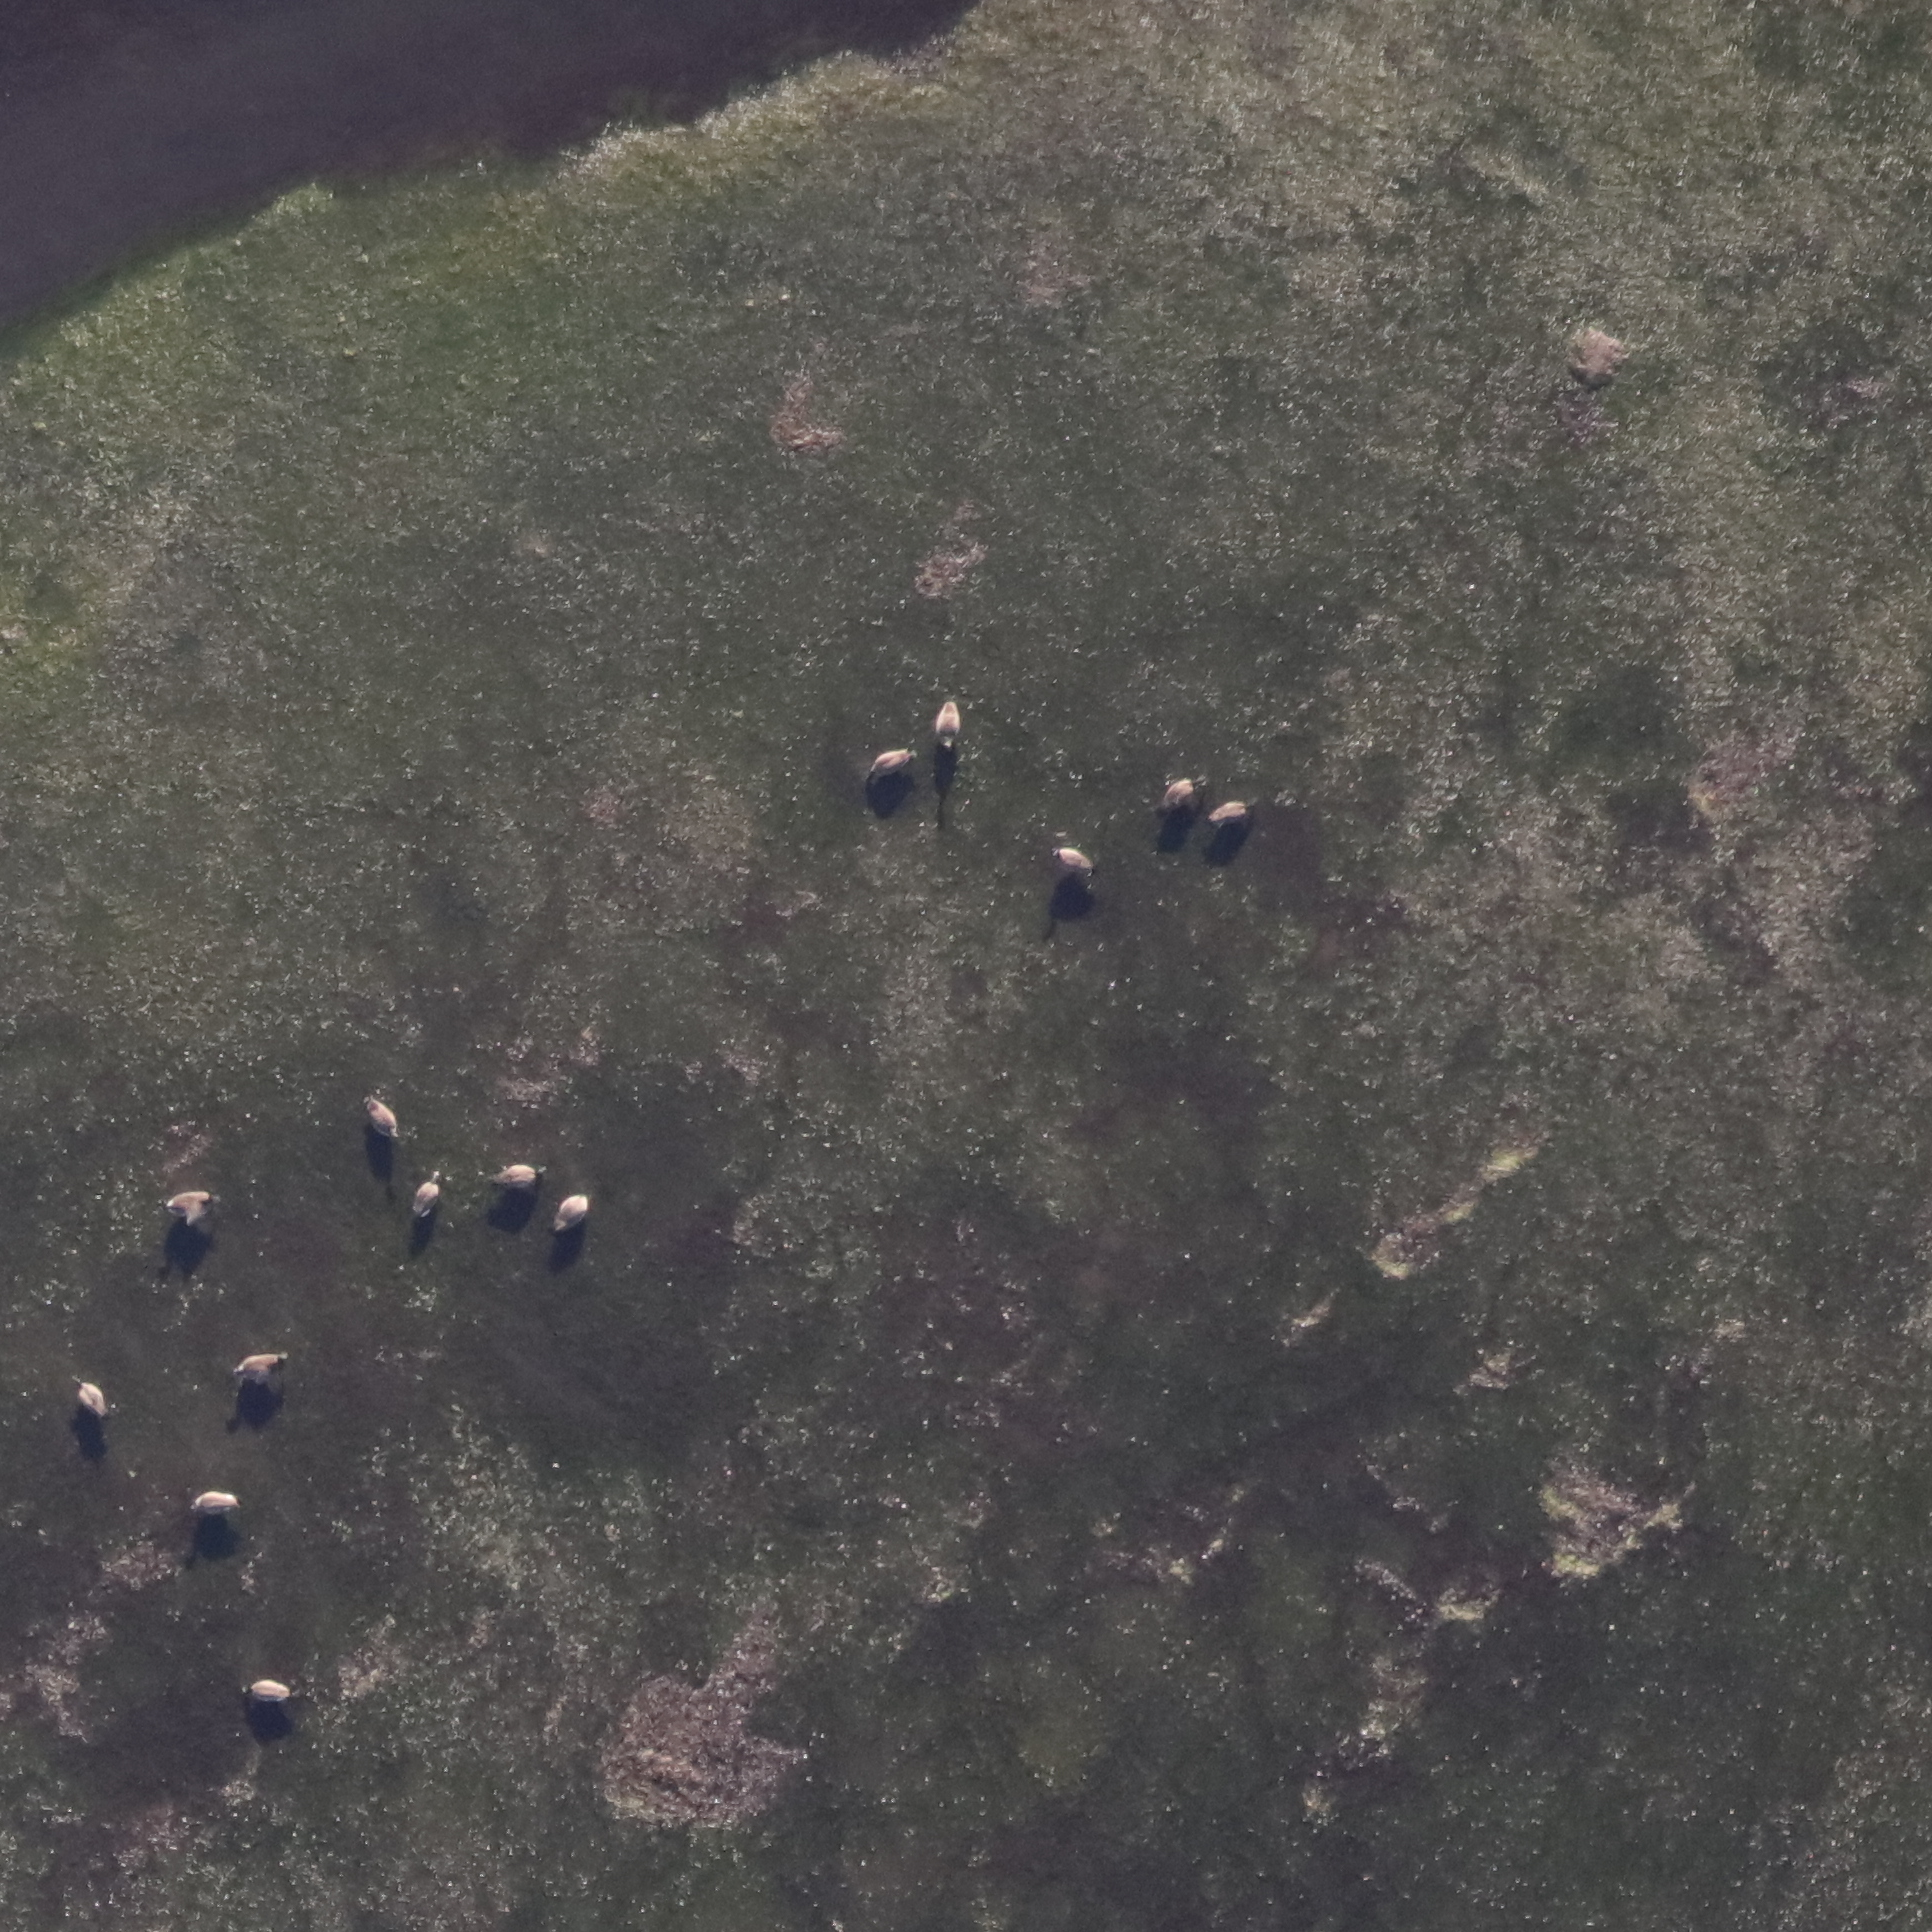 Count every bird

14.